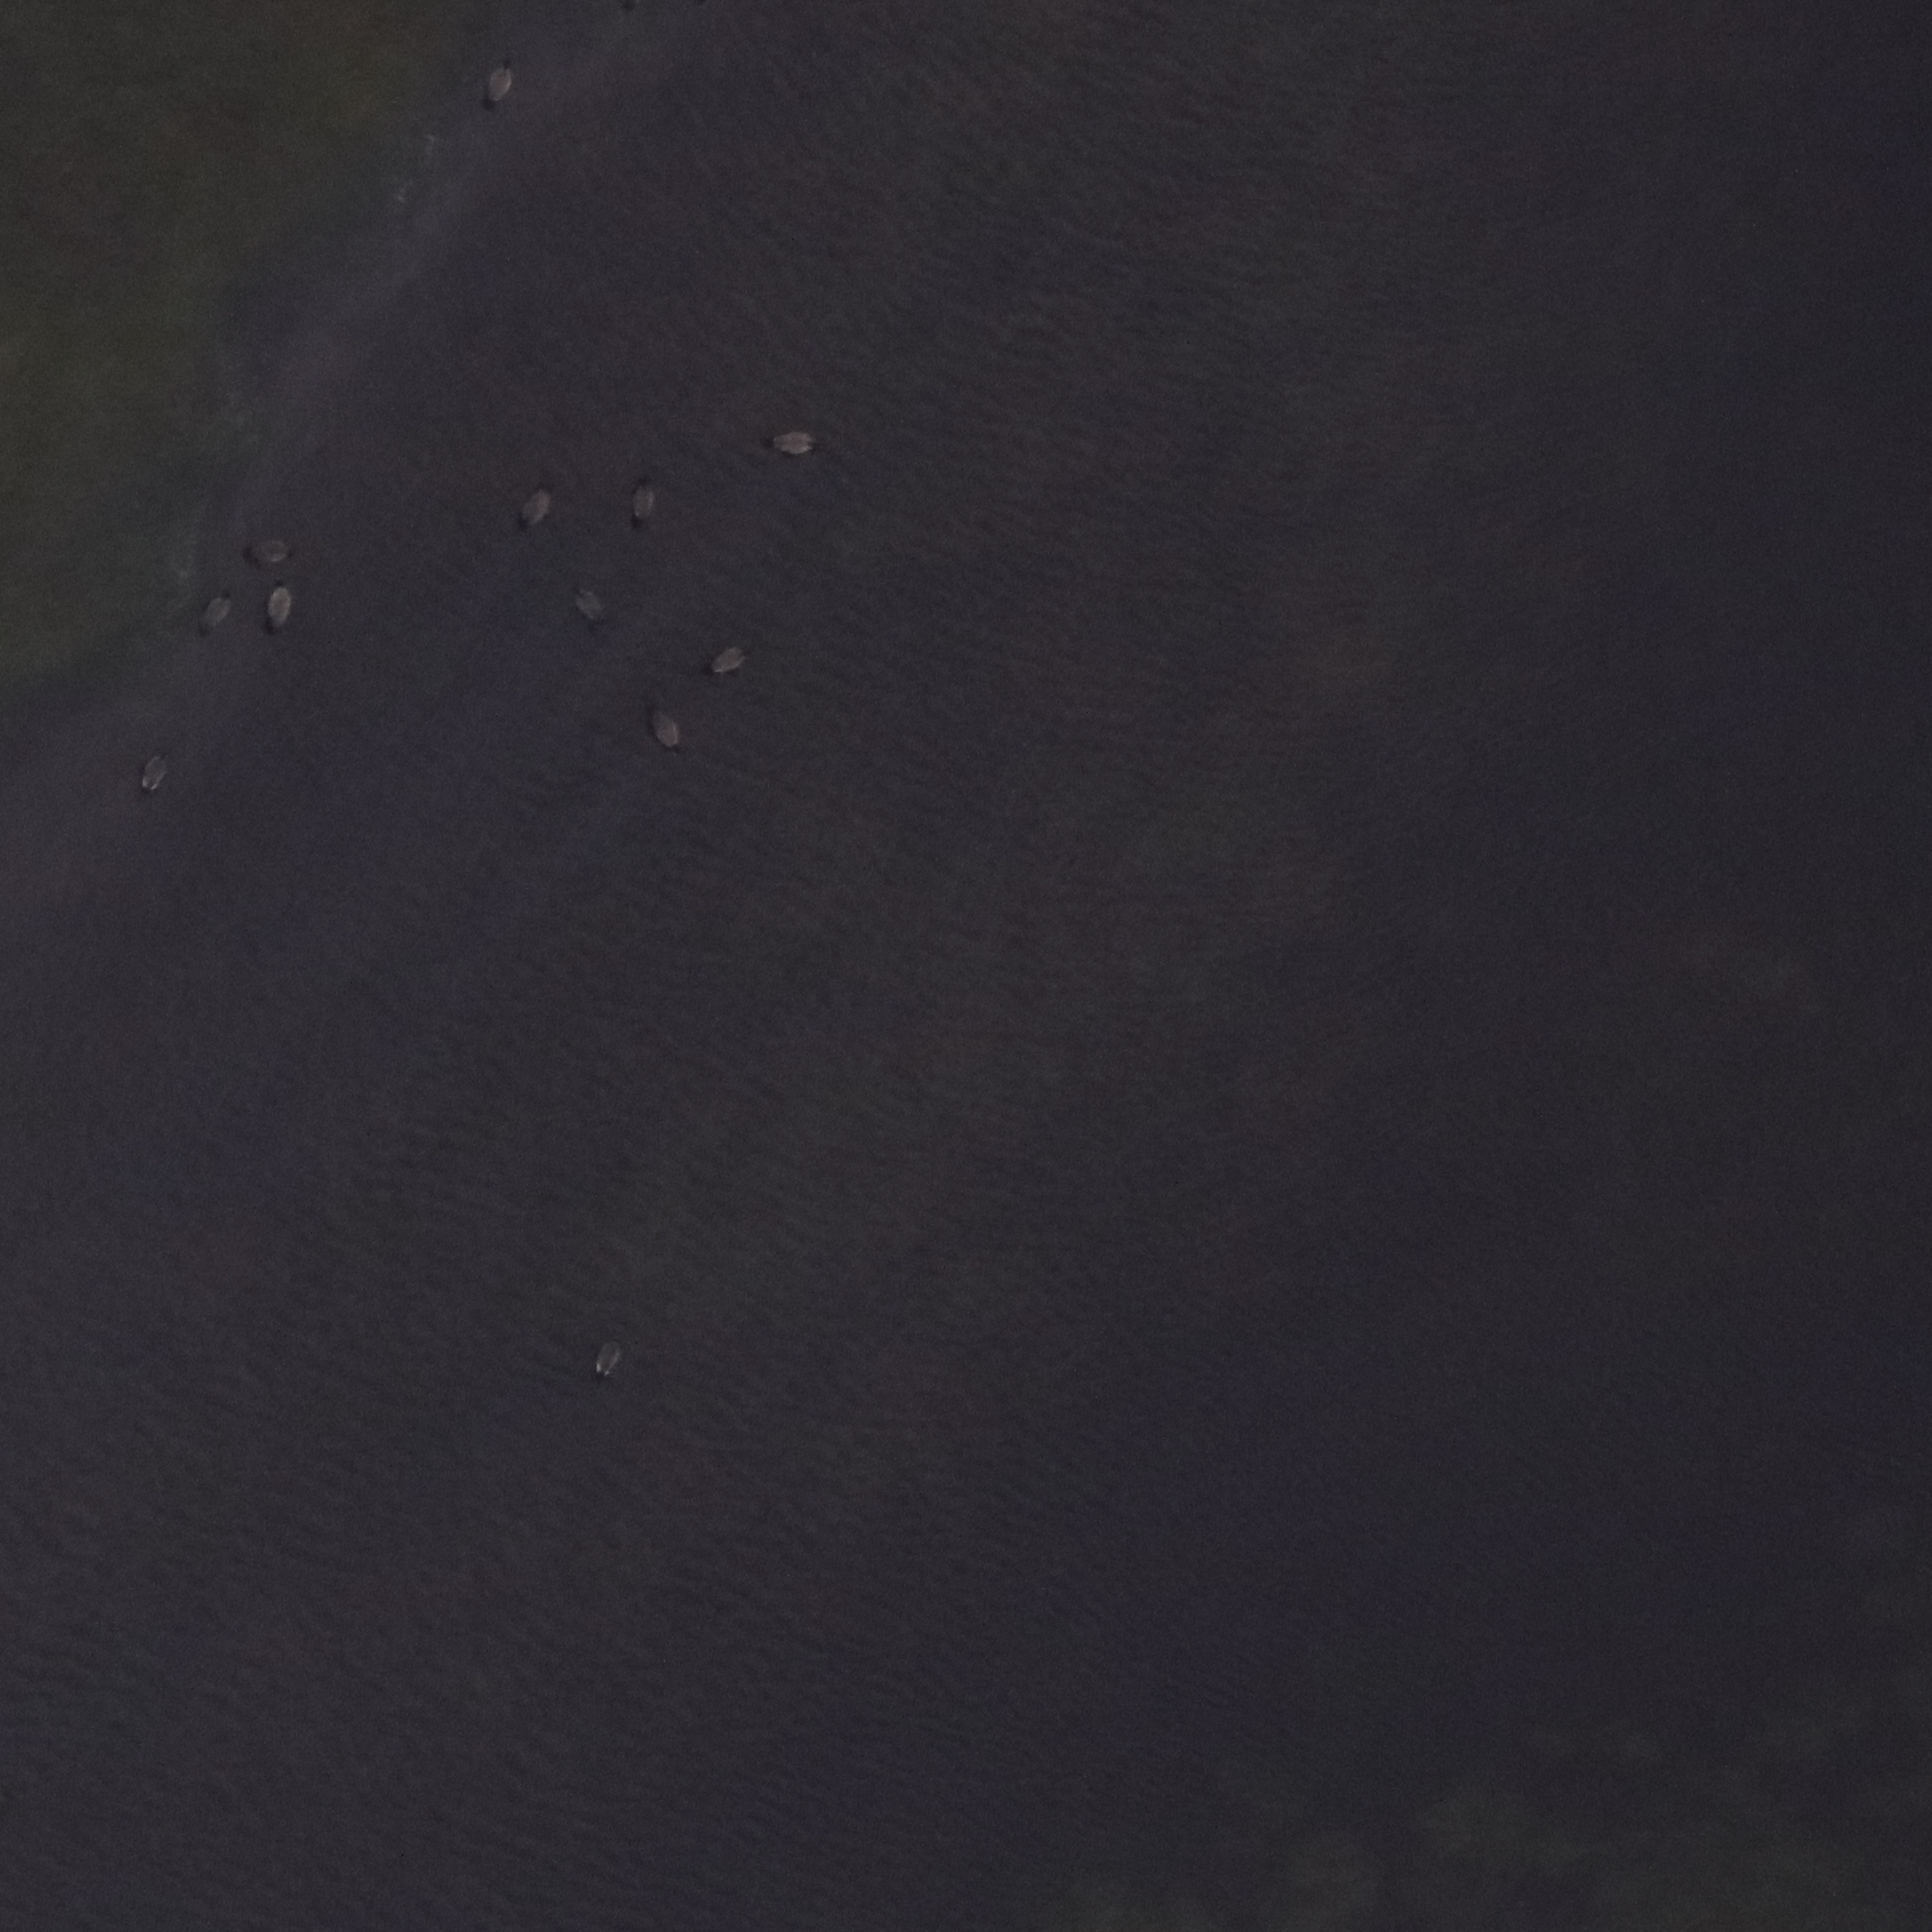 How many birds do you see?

12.